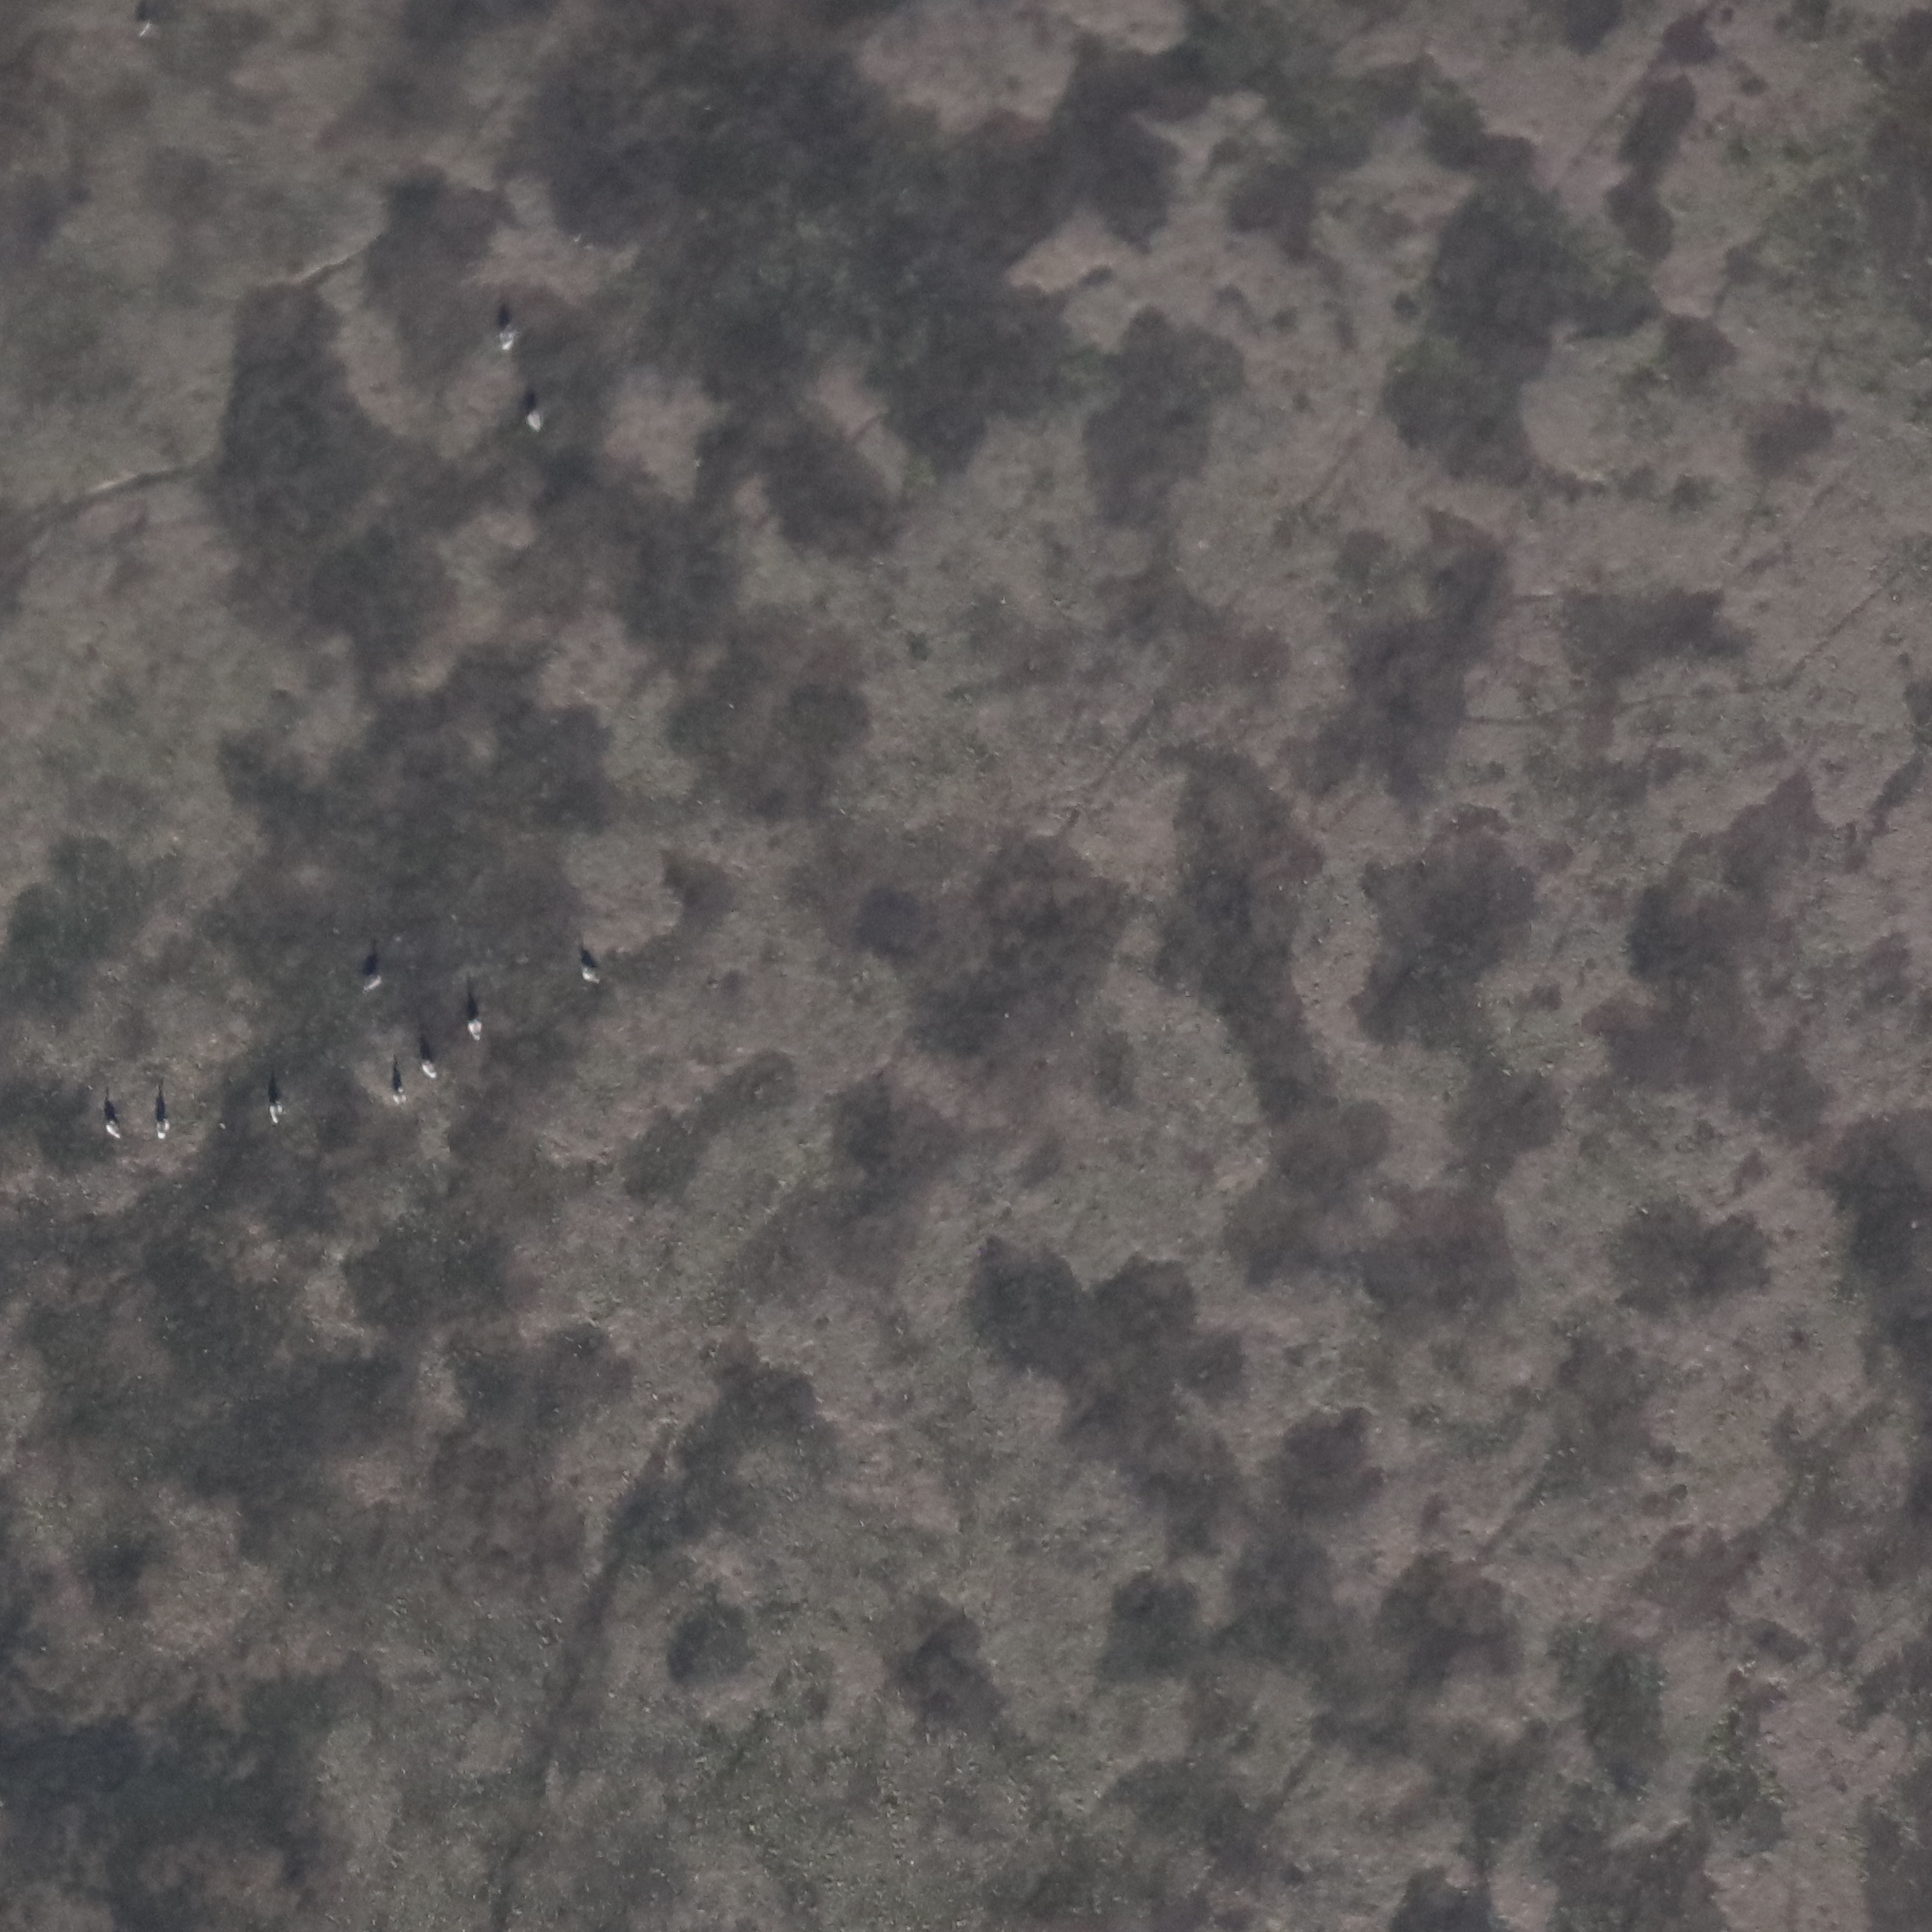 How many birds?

11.